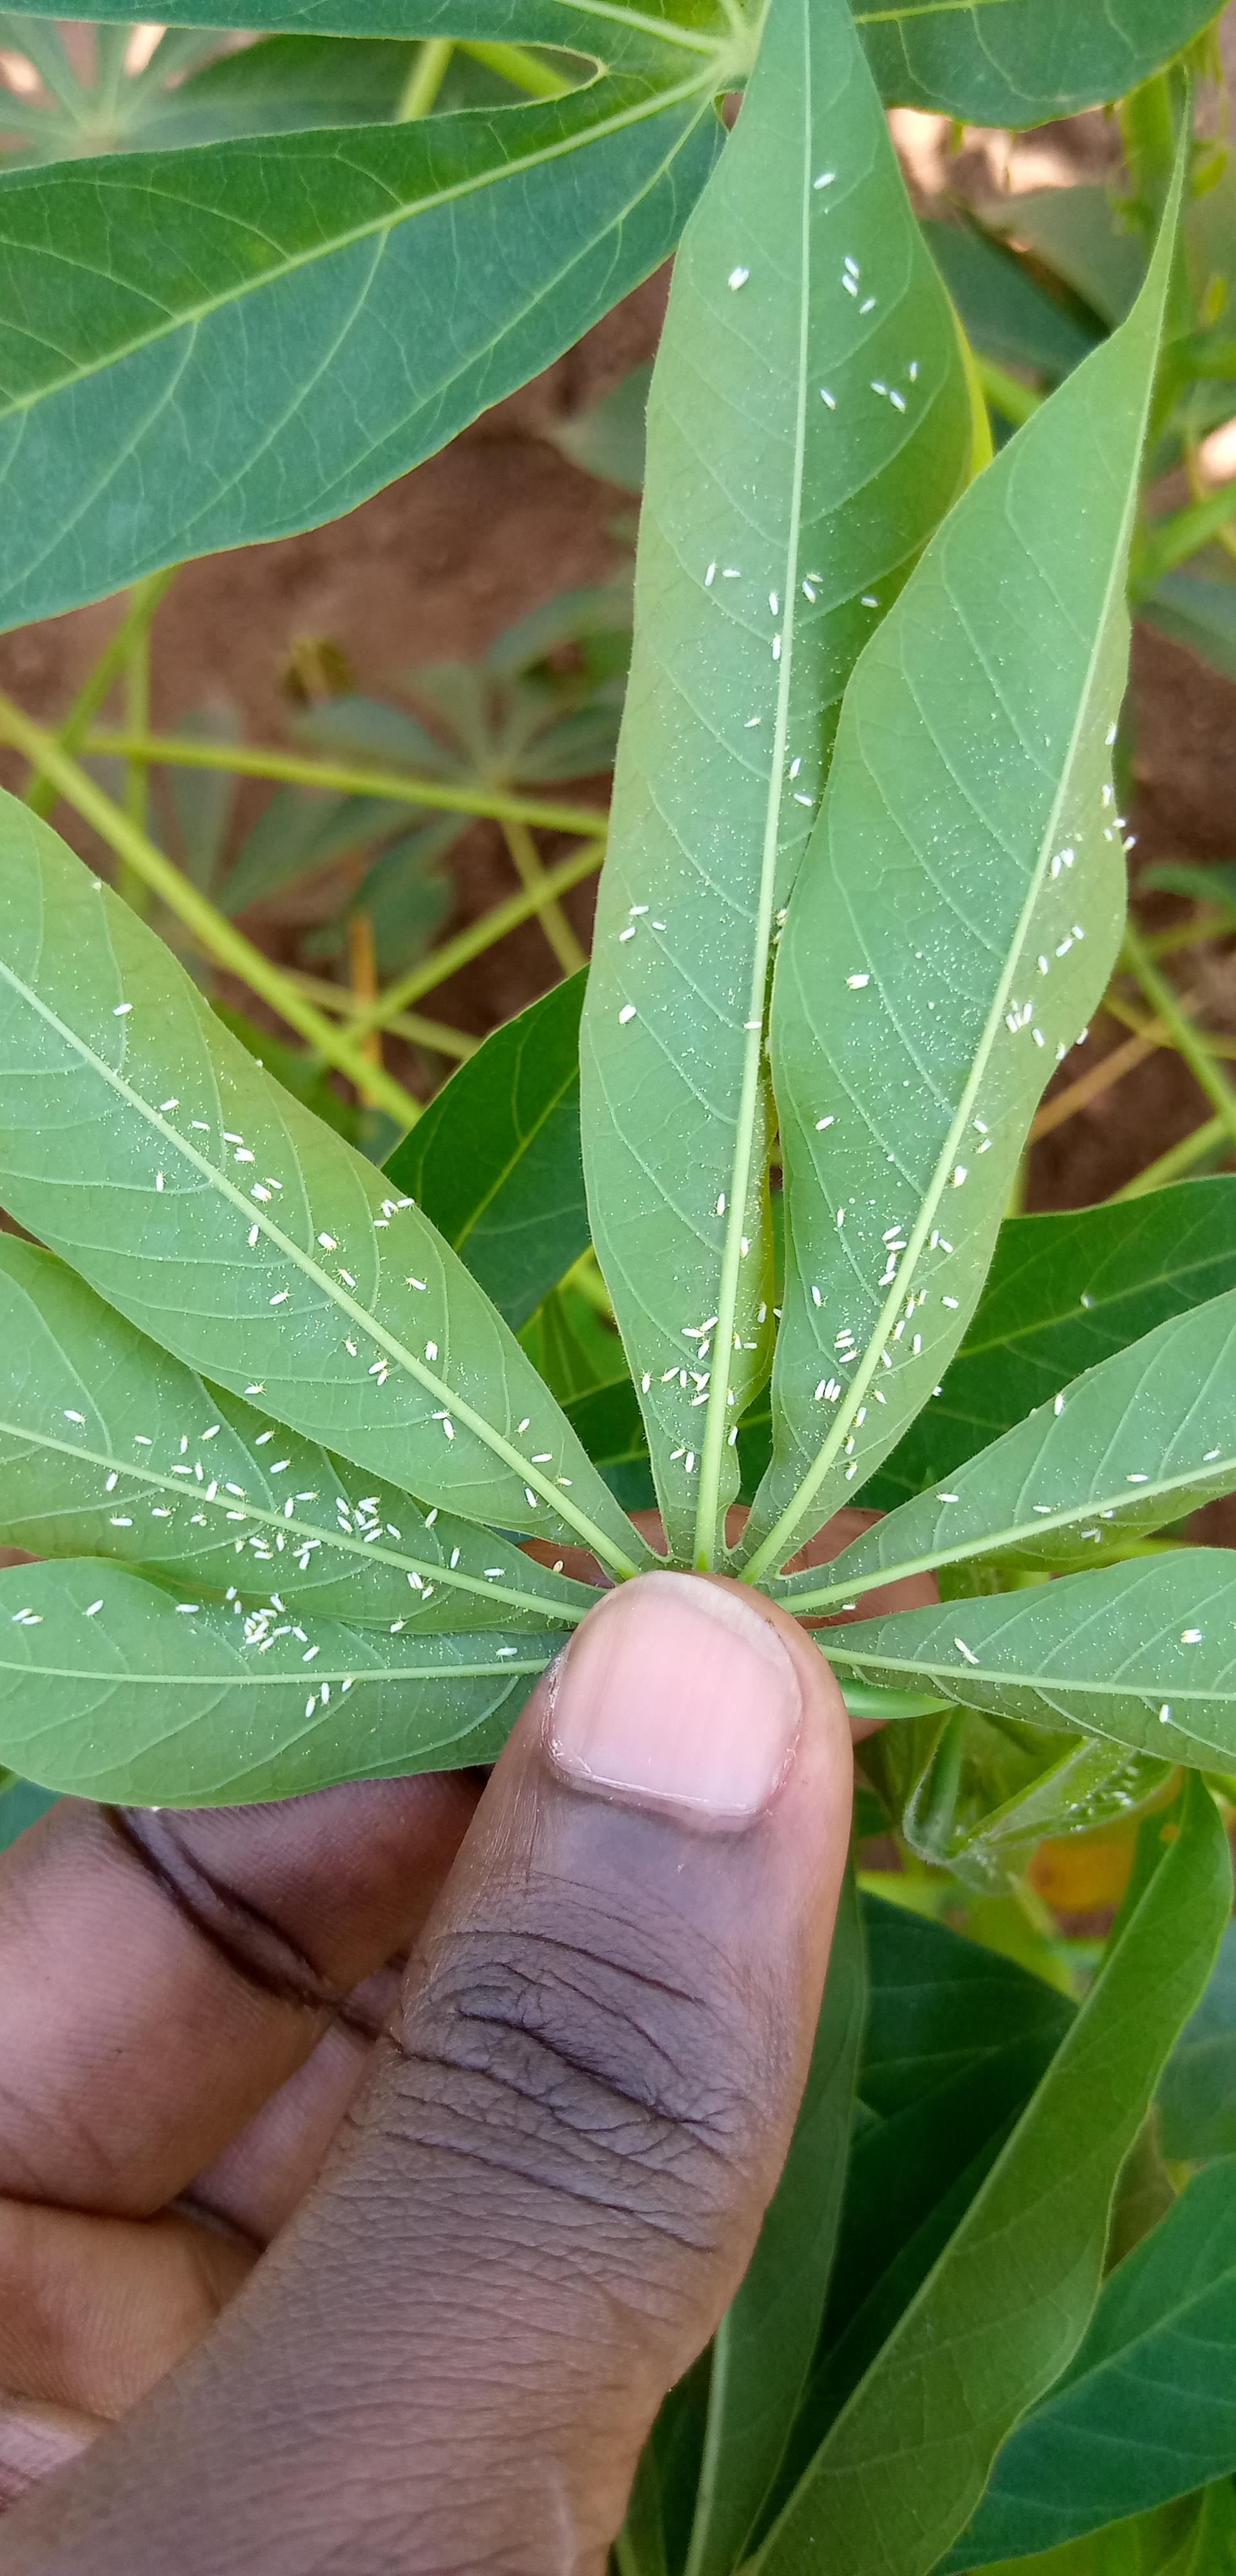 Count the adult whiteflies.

192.